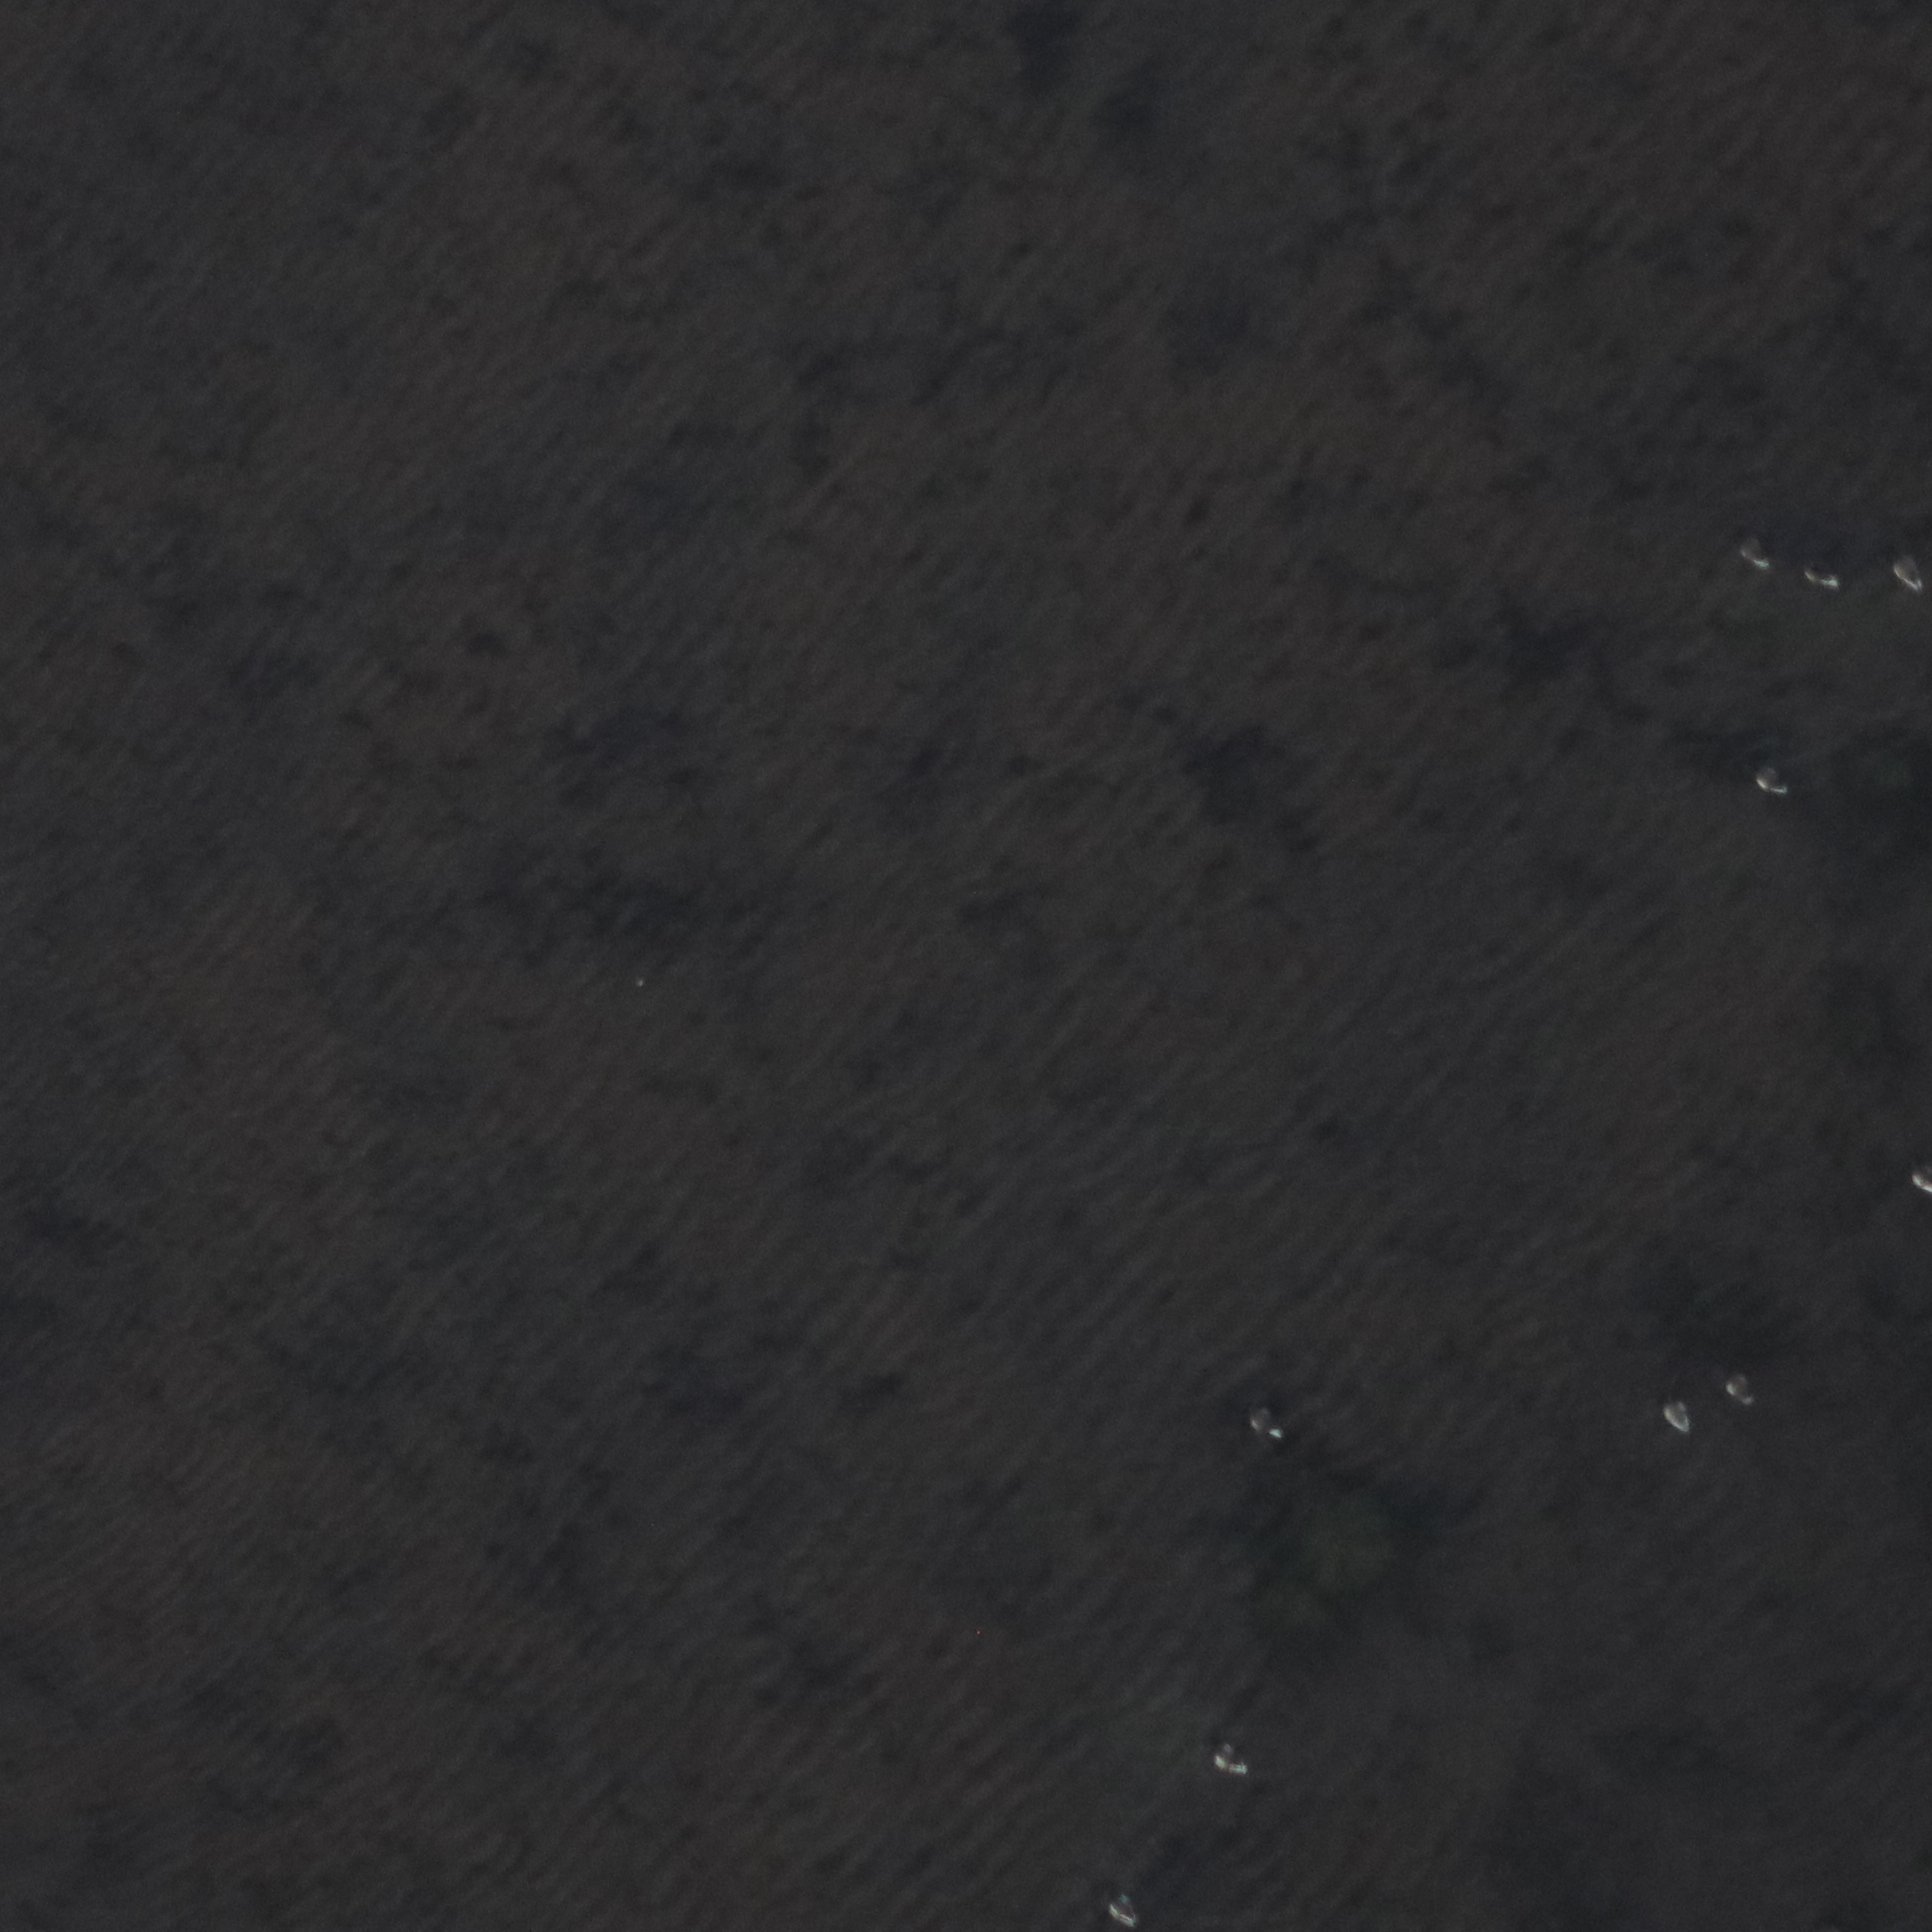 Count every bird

10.